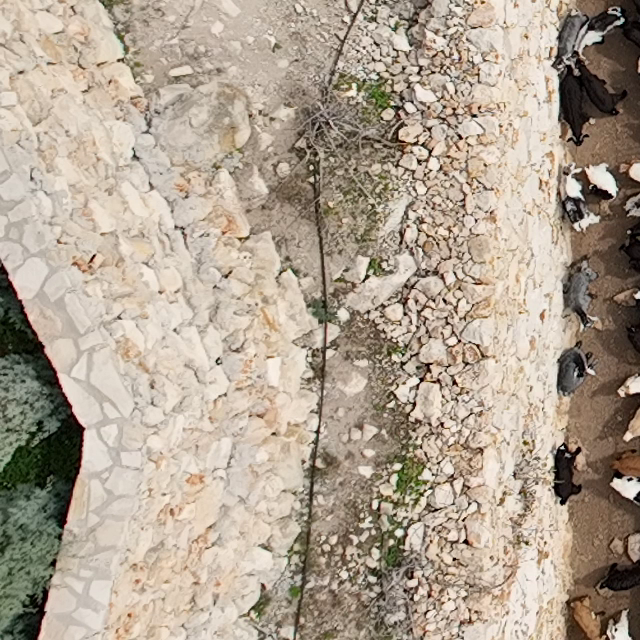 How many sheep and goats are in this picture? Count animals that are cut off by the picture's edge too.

24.